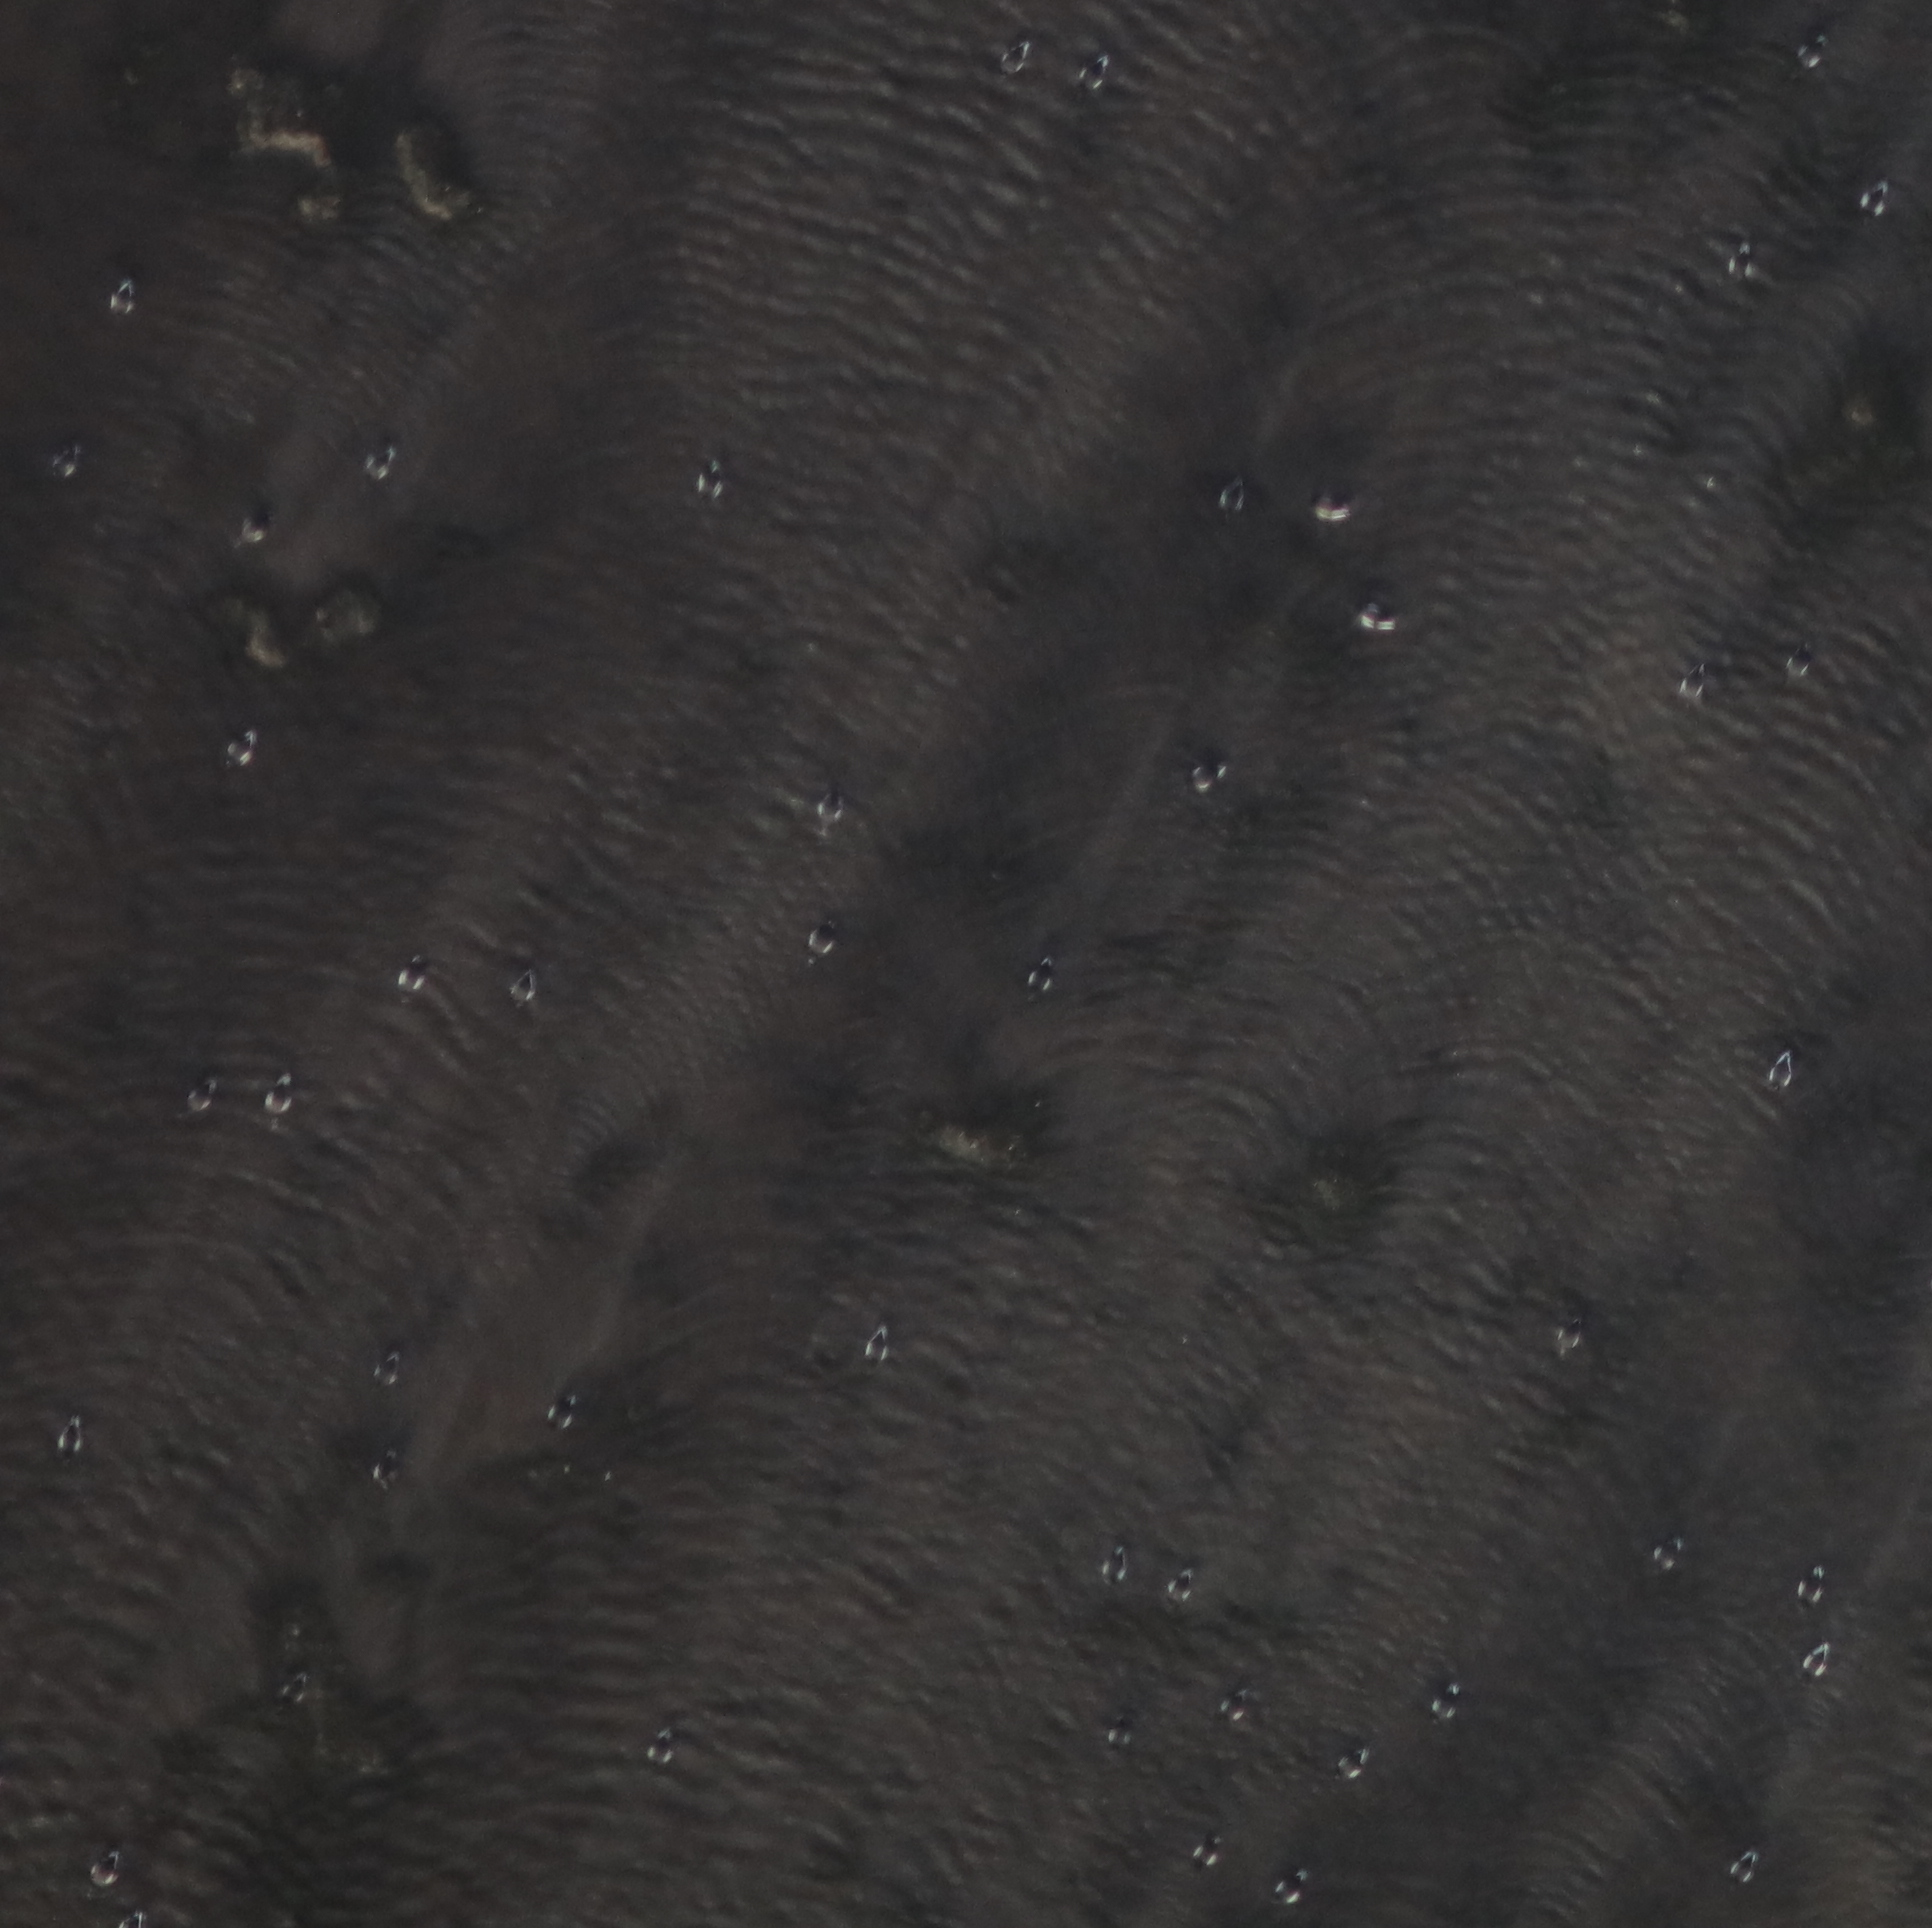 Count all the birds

46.